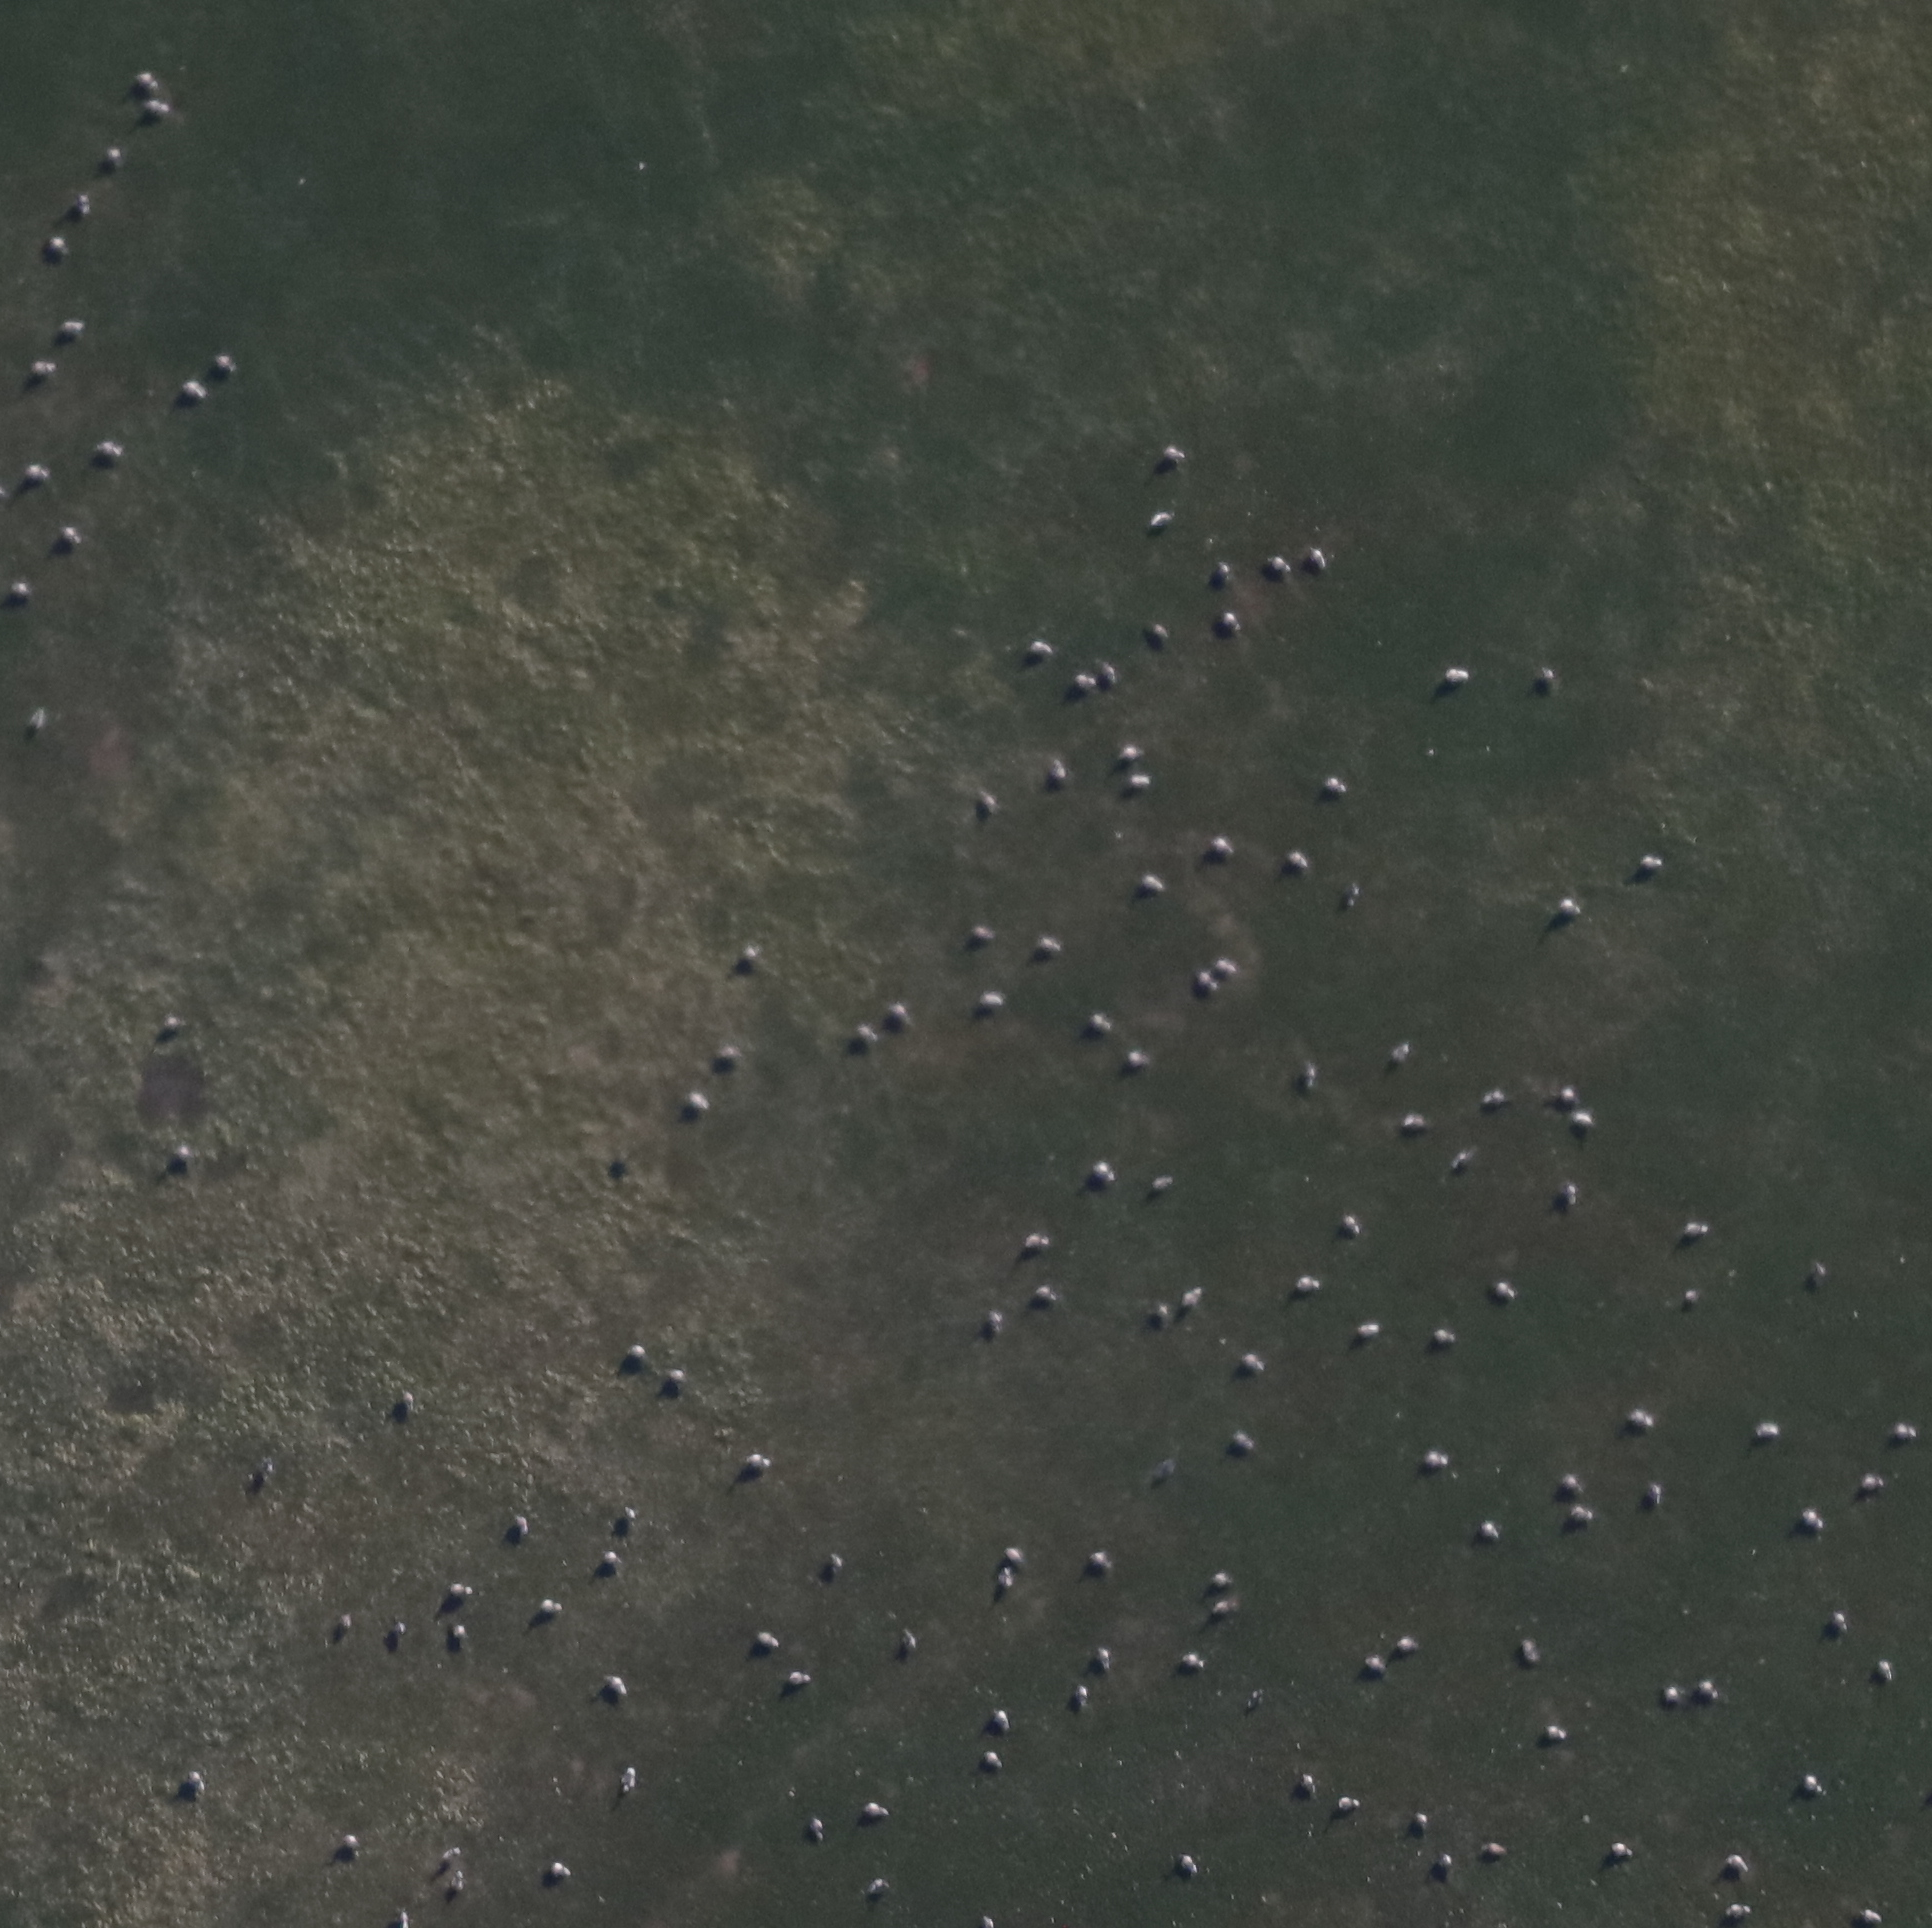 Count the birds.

147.